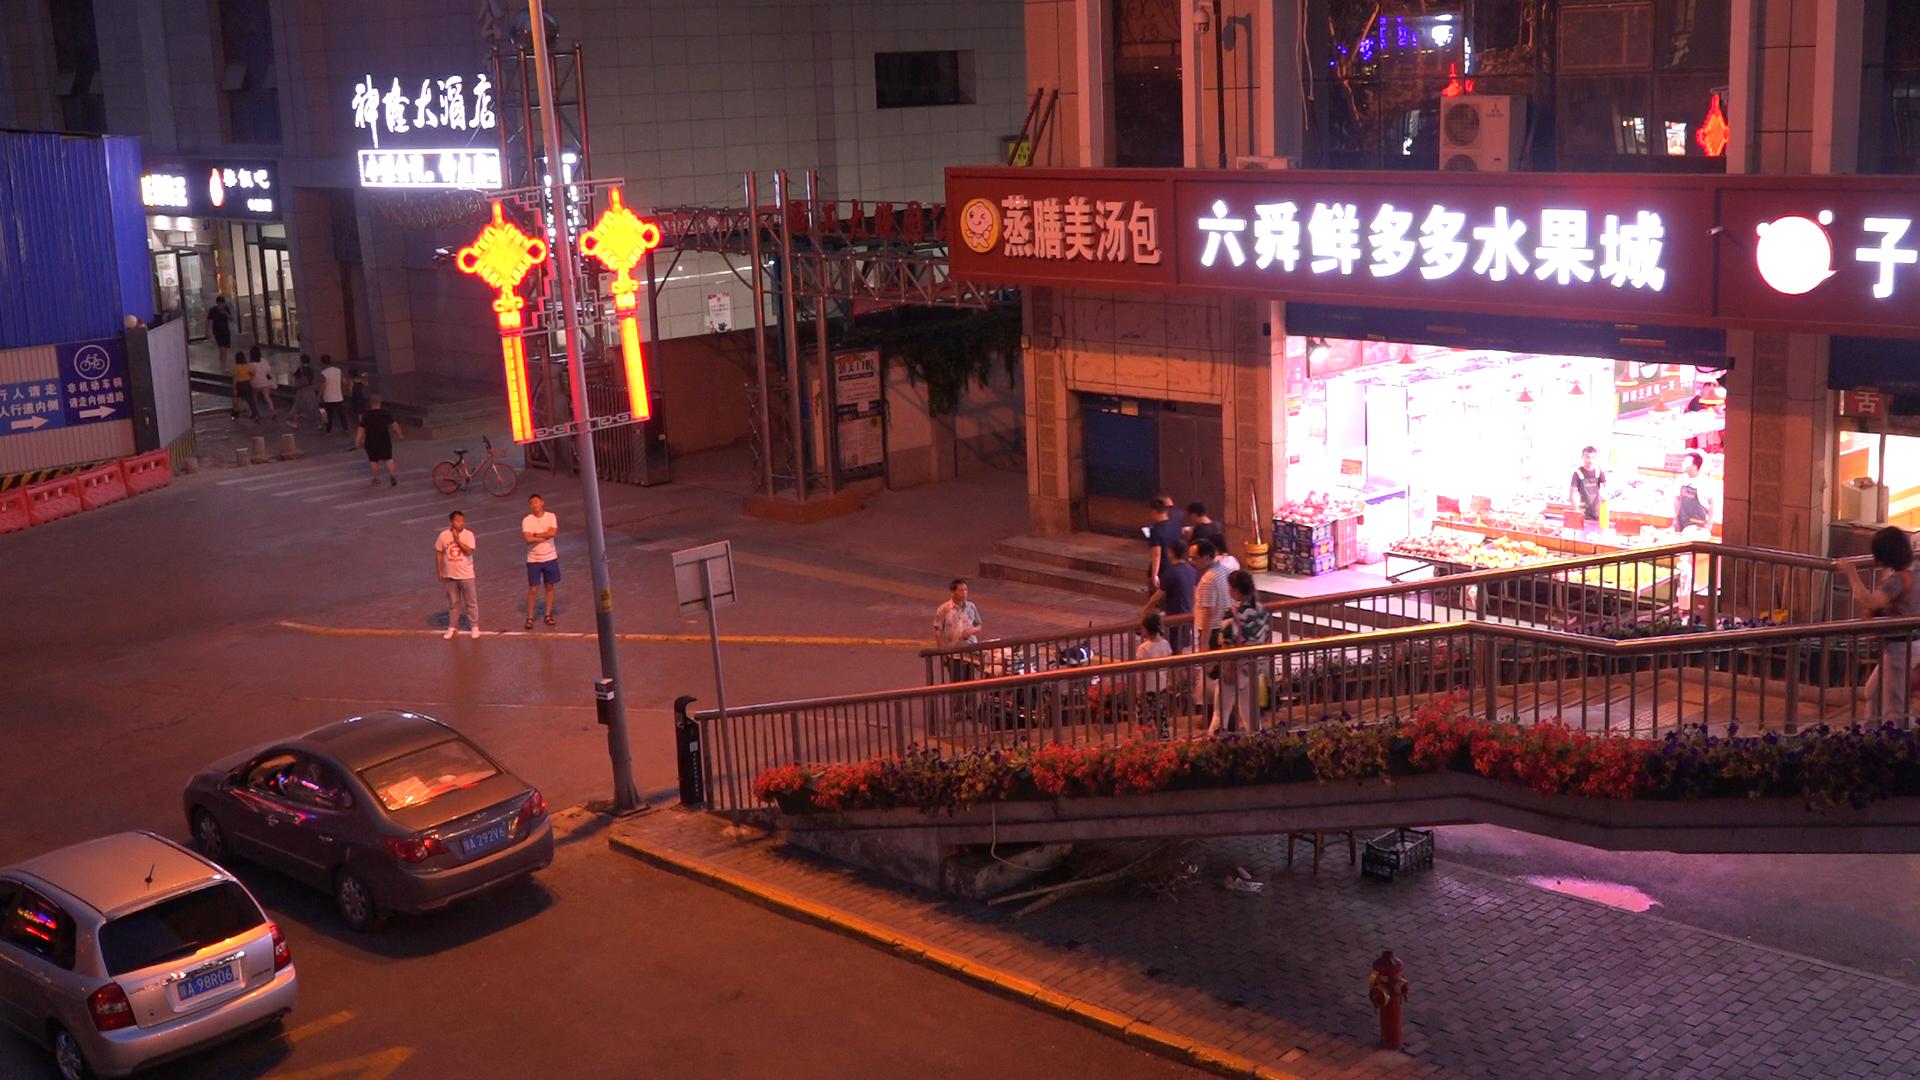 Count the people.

20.